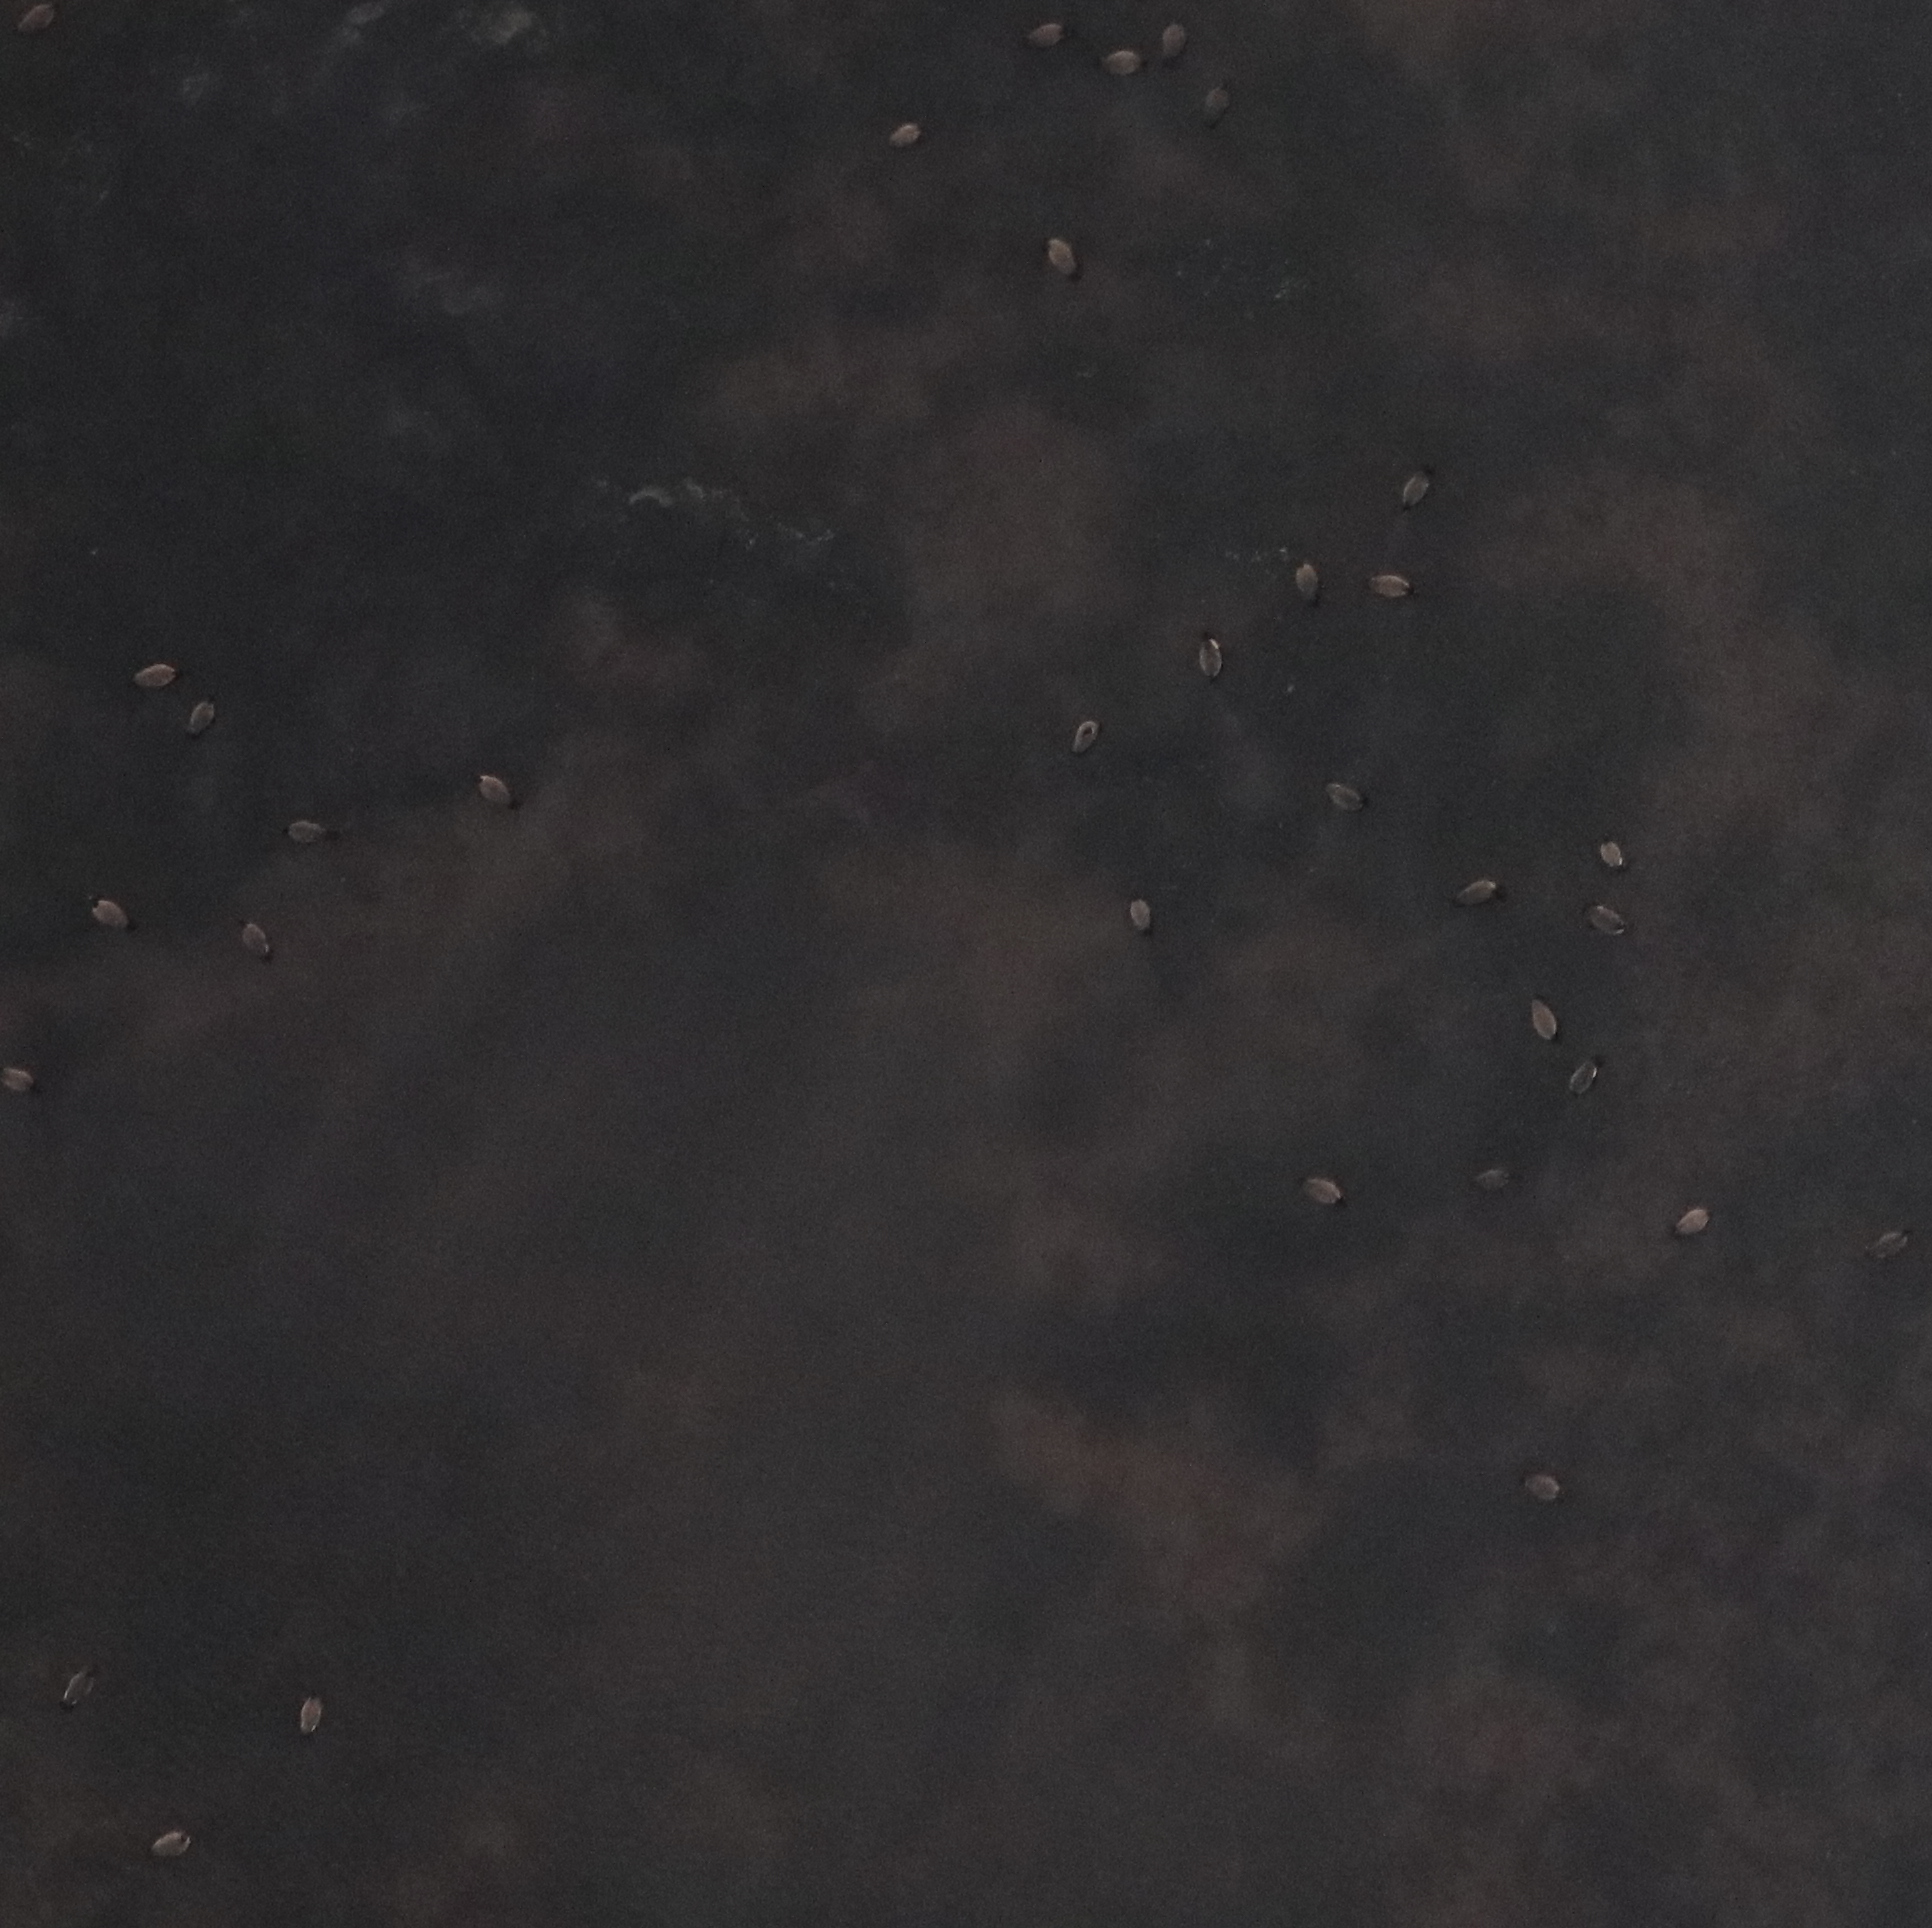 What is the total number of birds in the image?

34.